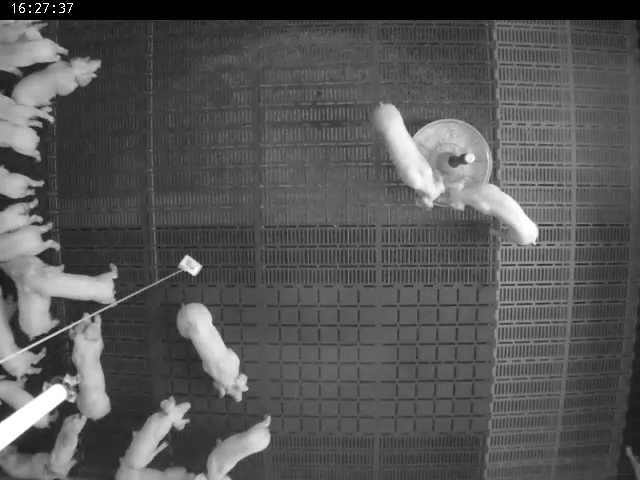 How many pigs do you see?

21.